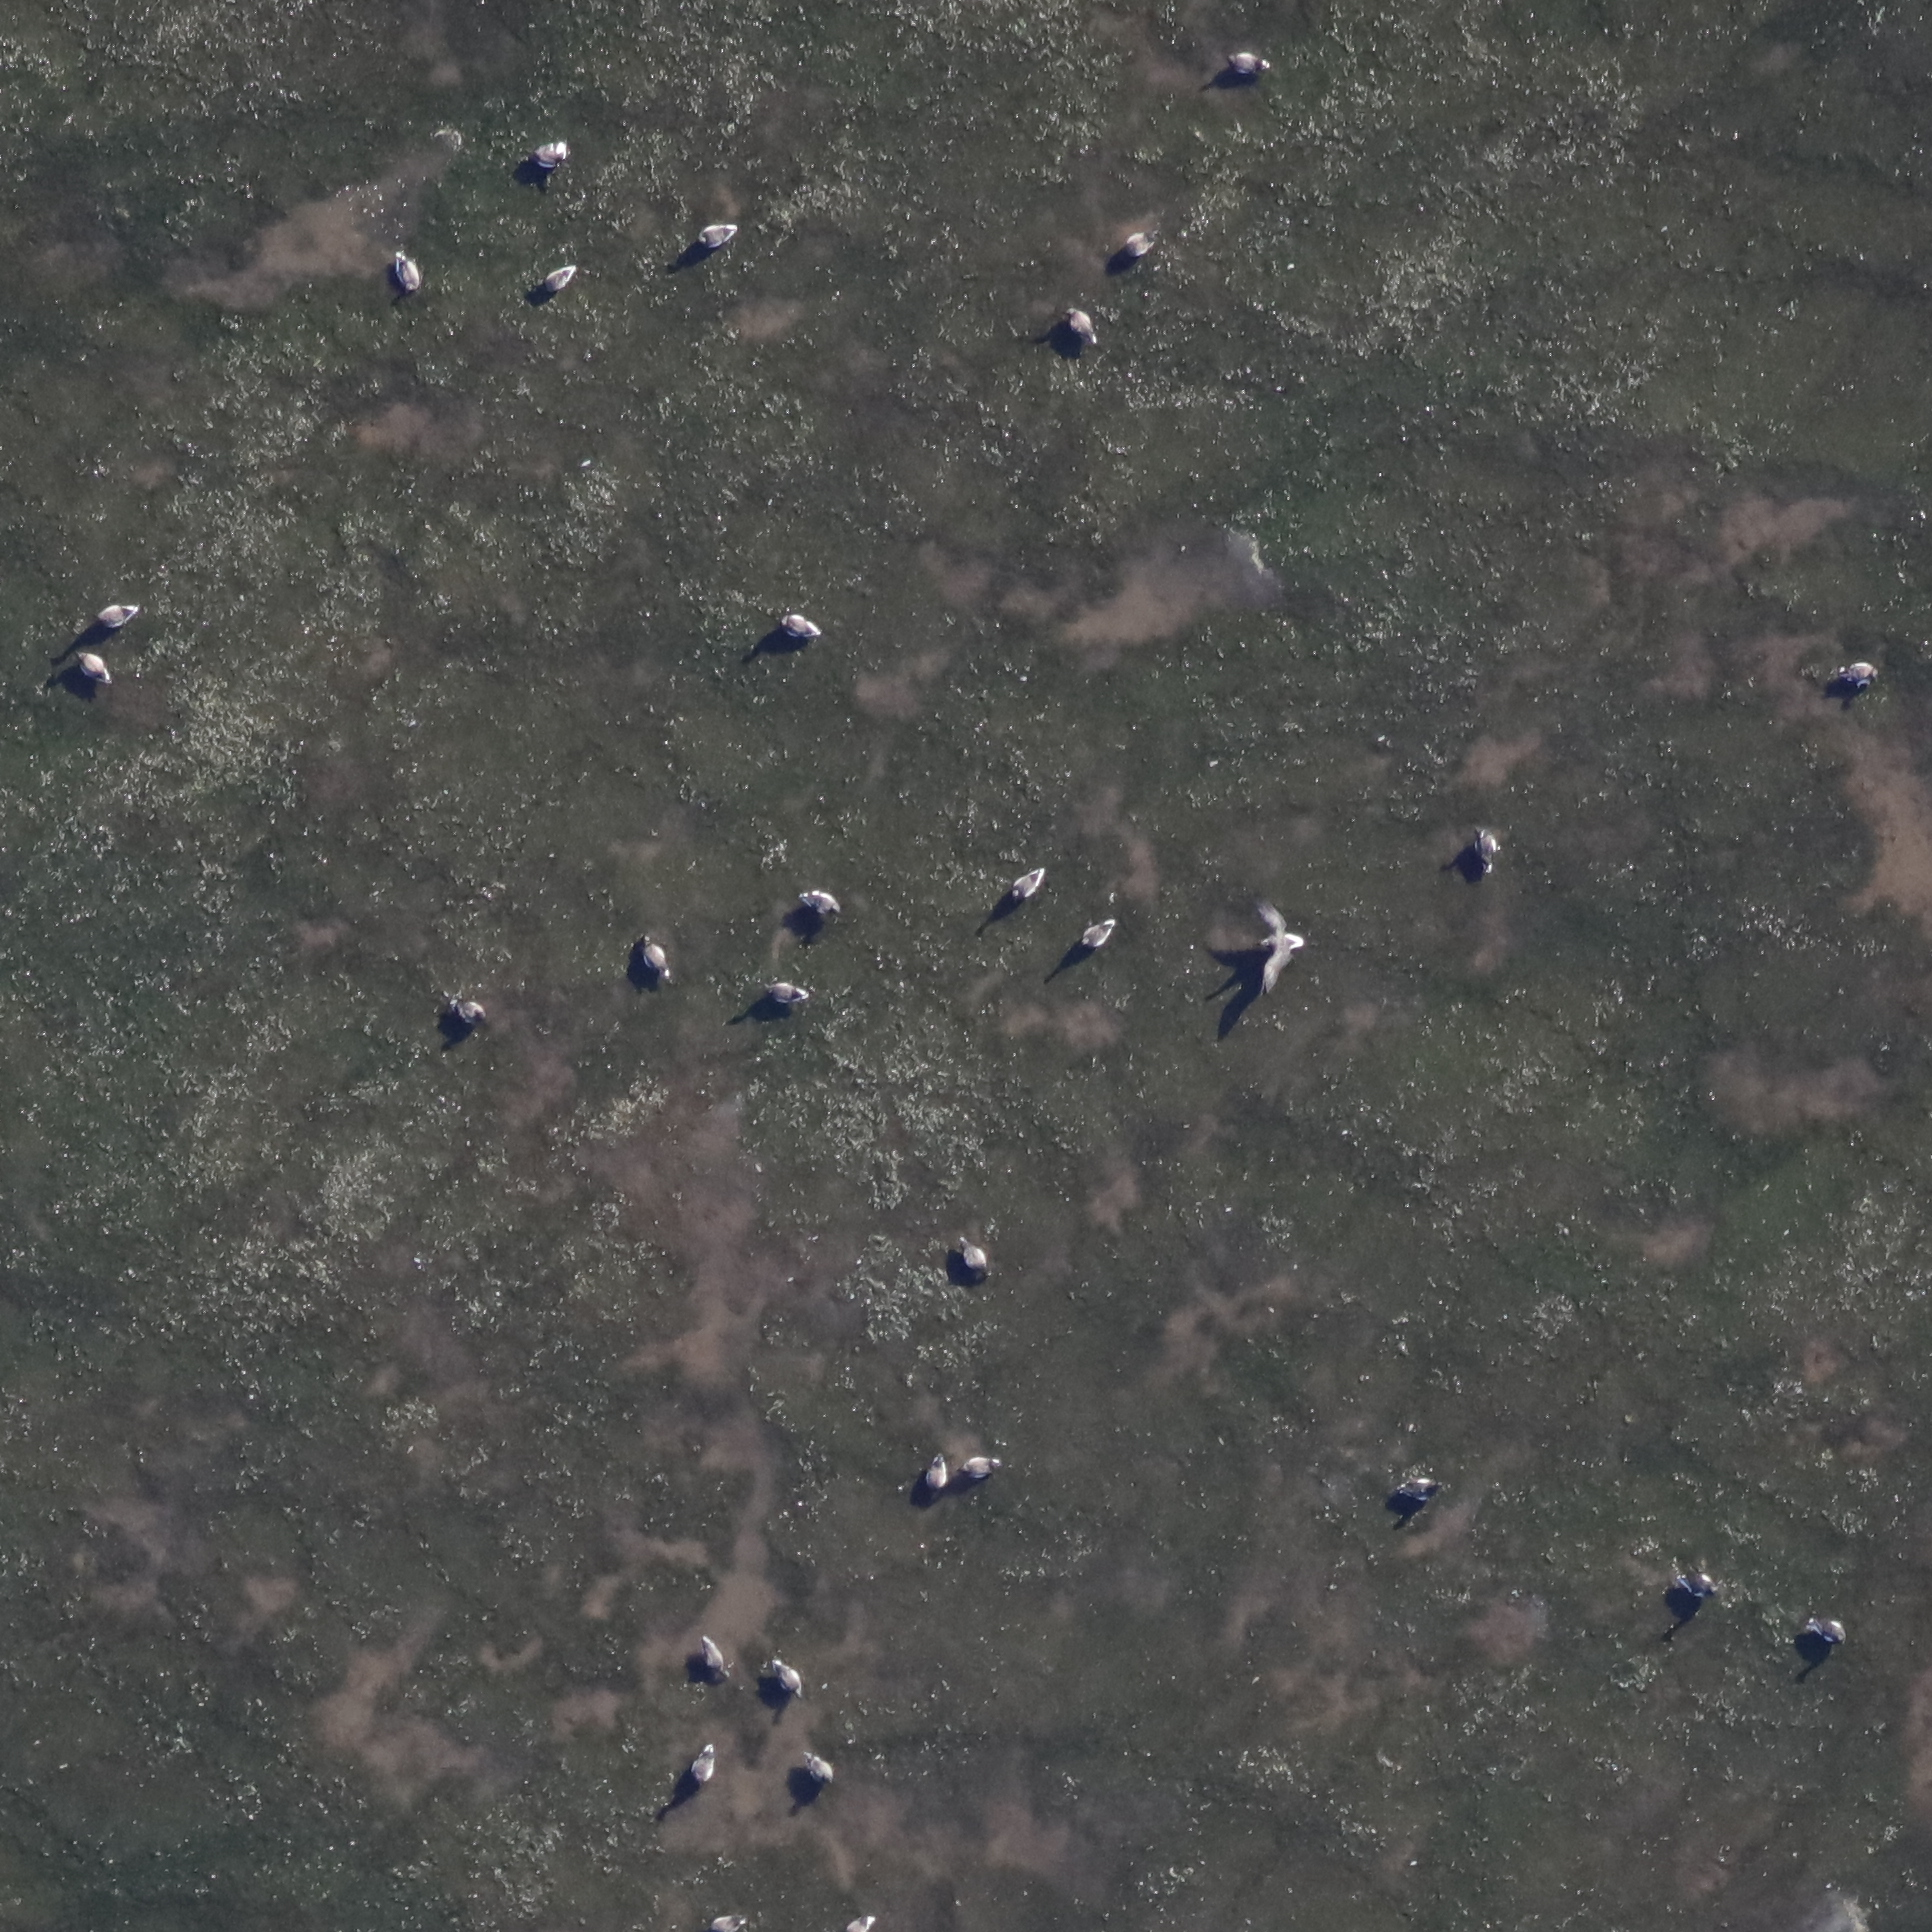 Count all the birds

31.